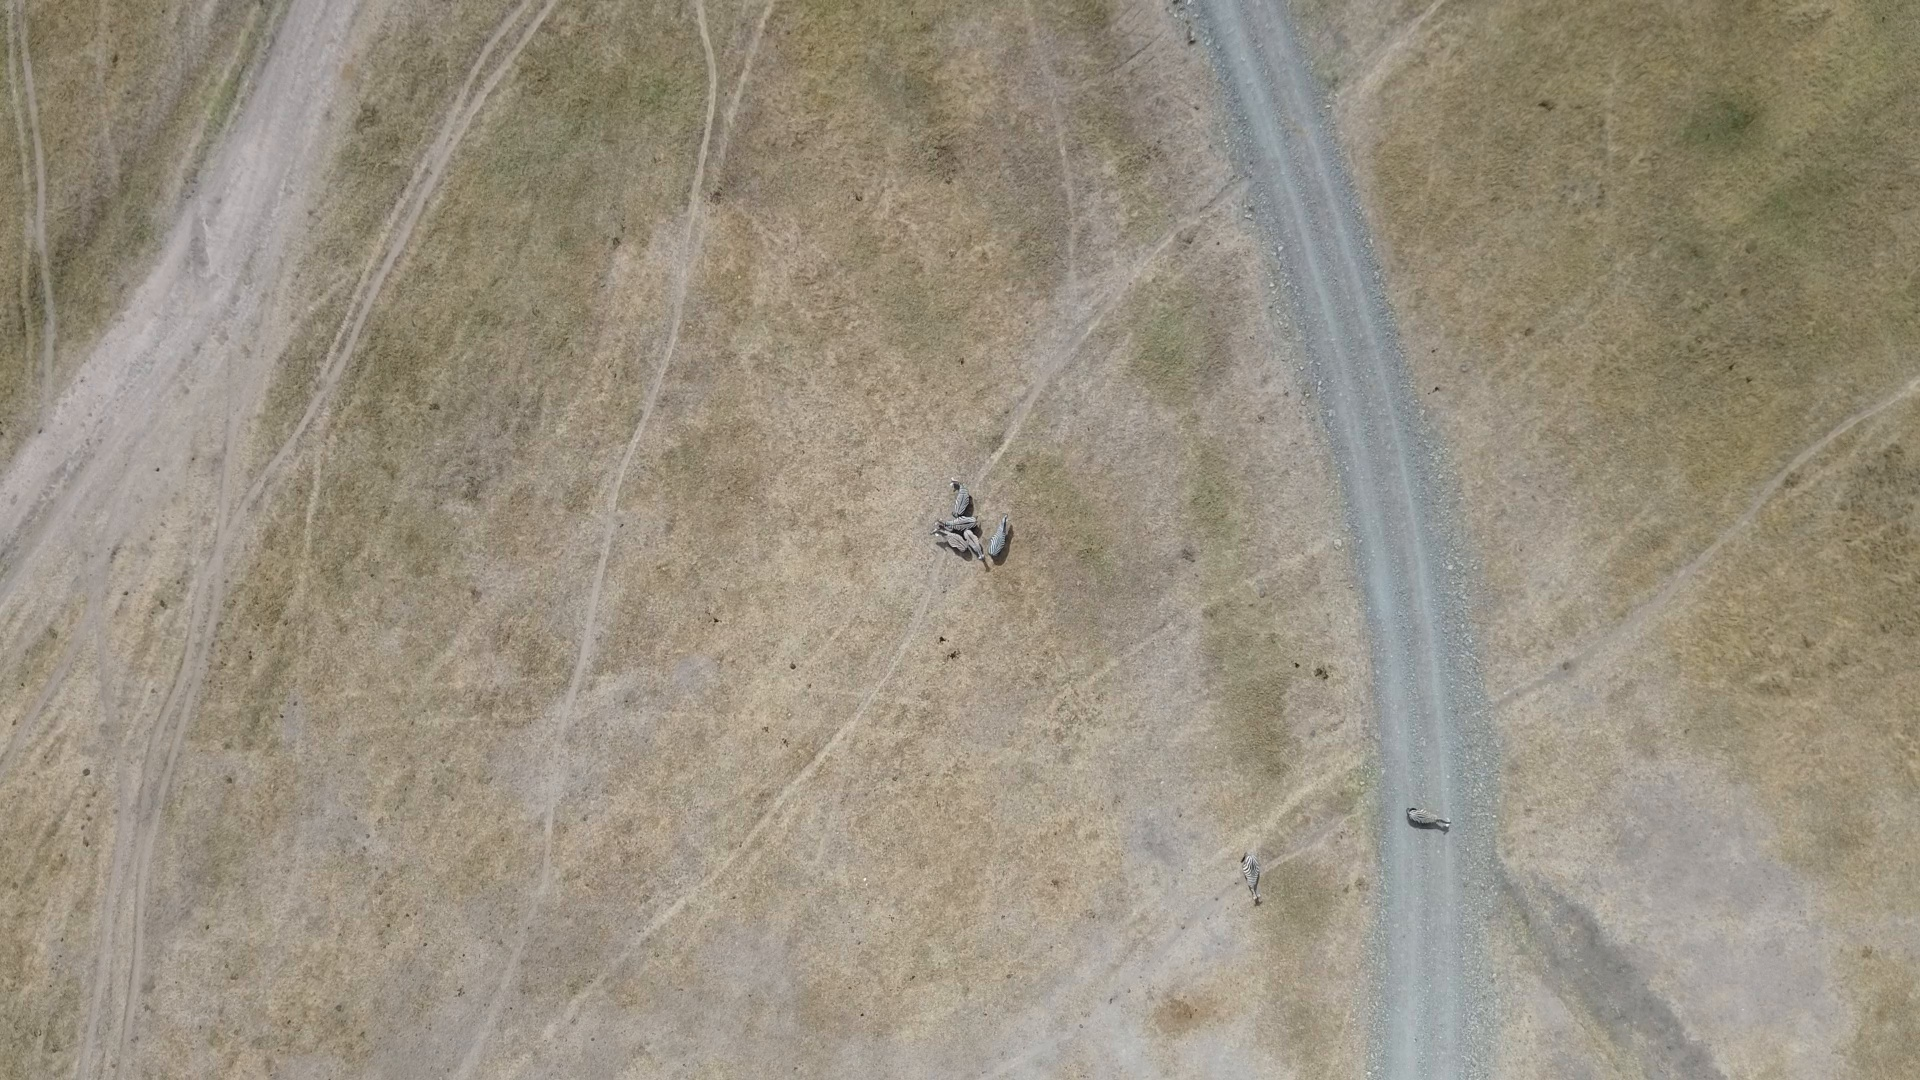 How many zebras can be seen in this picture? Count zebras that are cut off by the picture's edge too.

7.